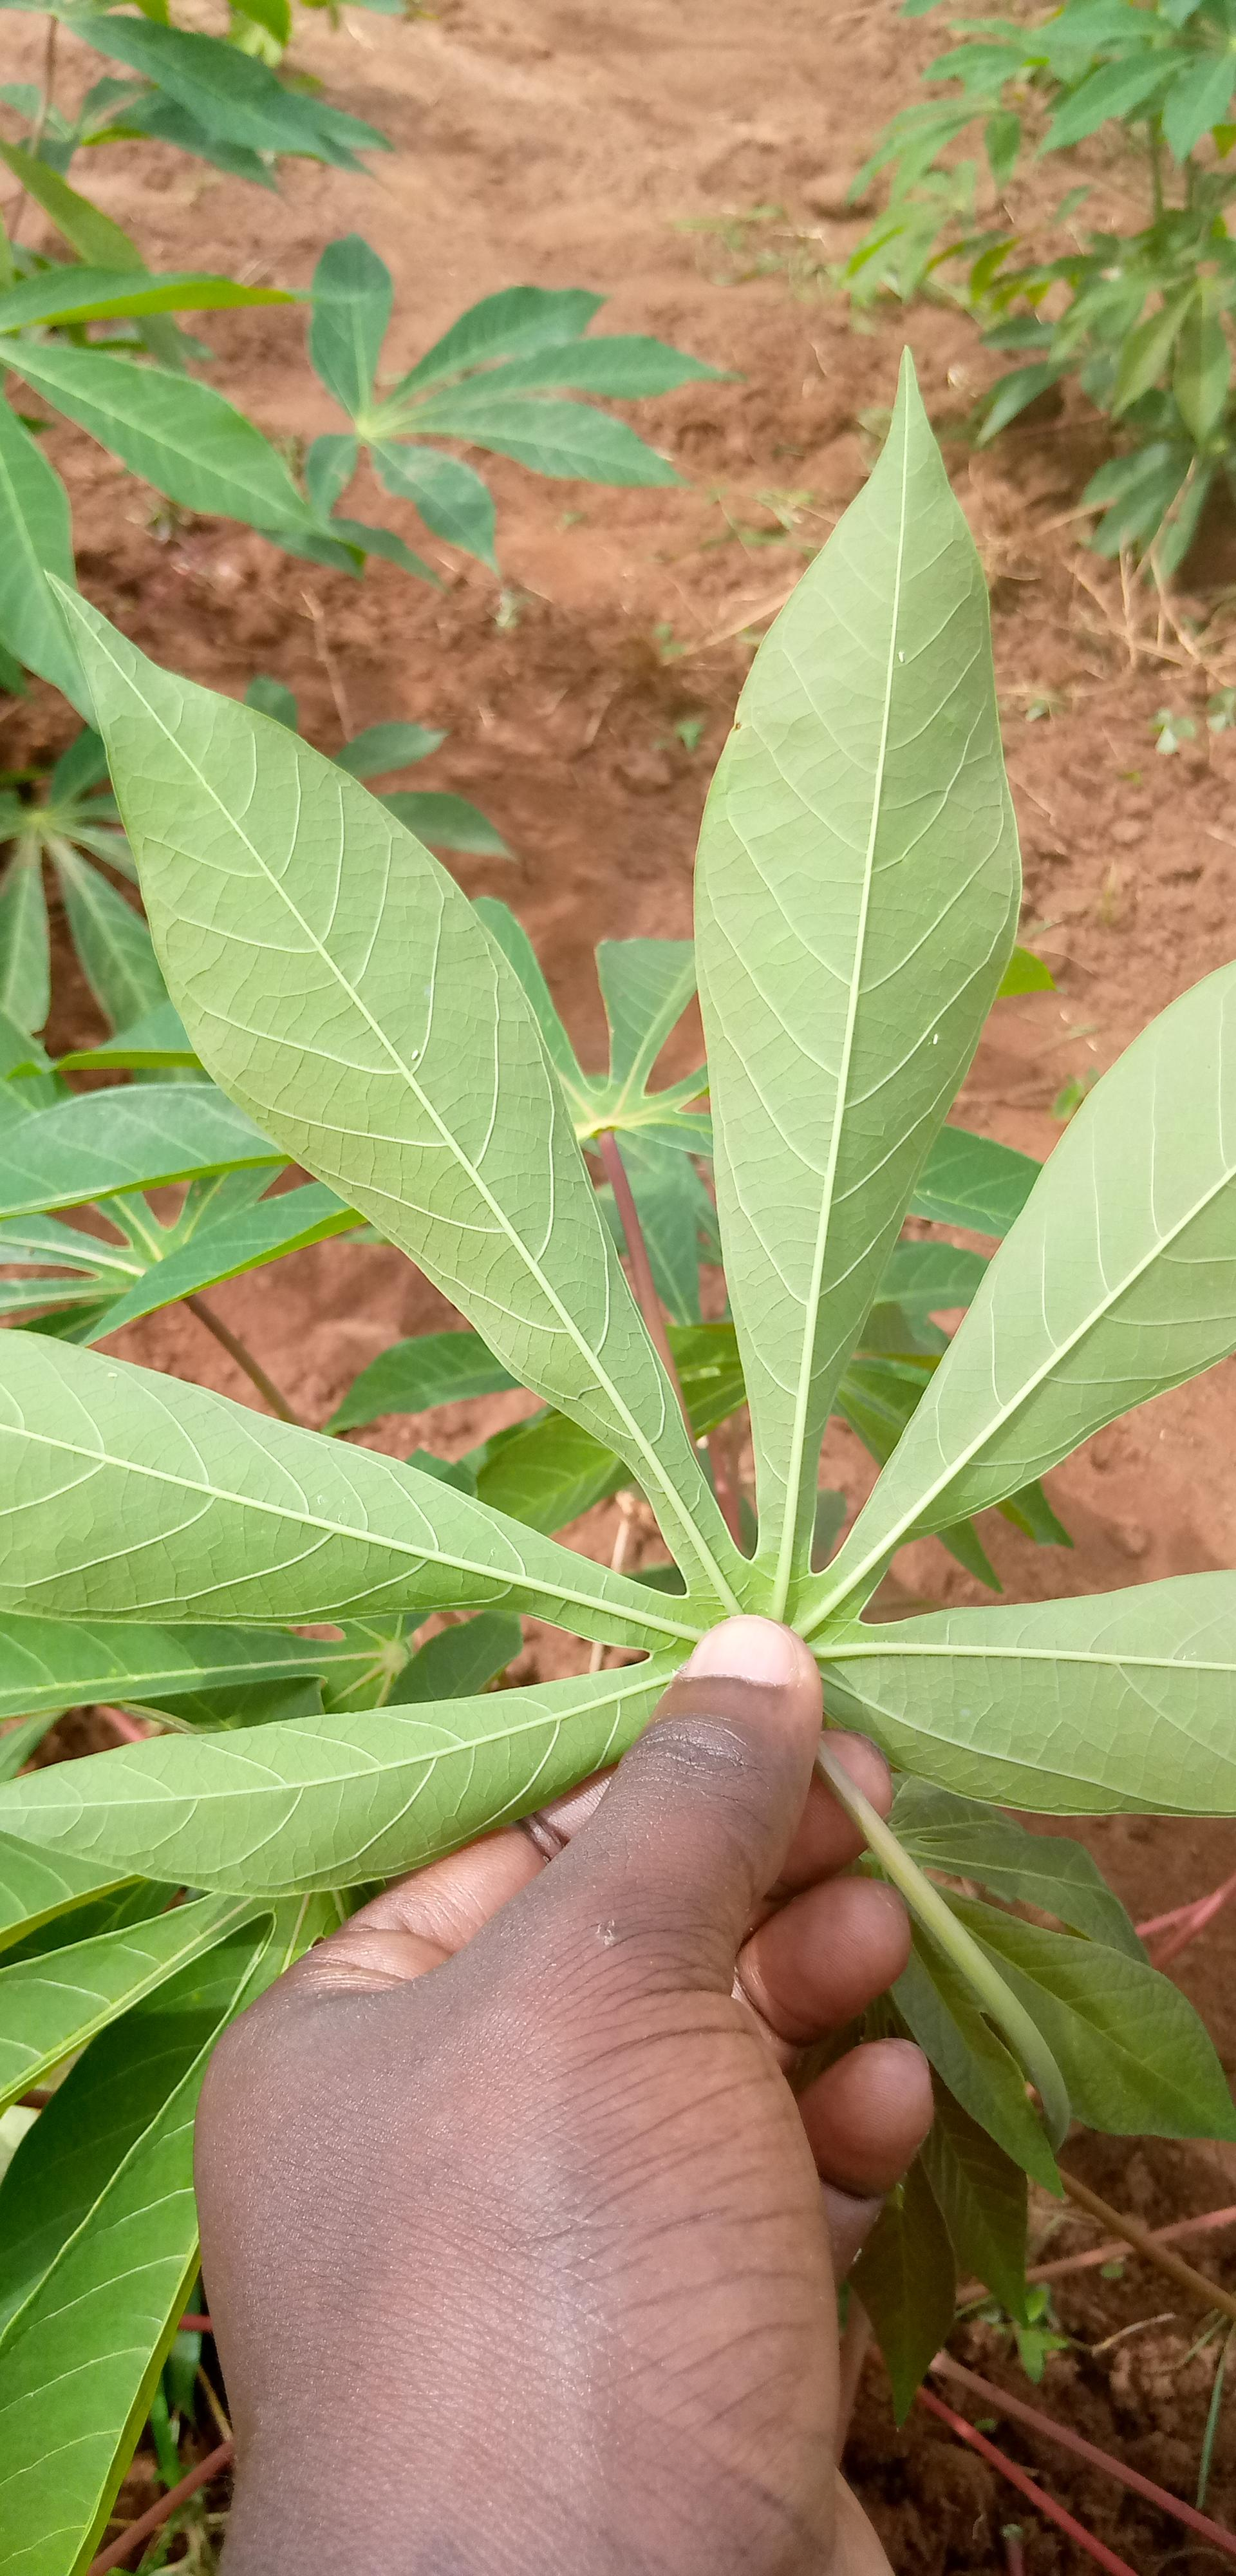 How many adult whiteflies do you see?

4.